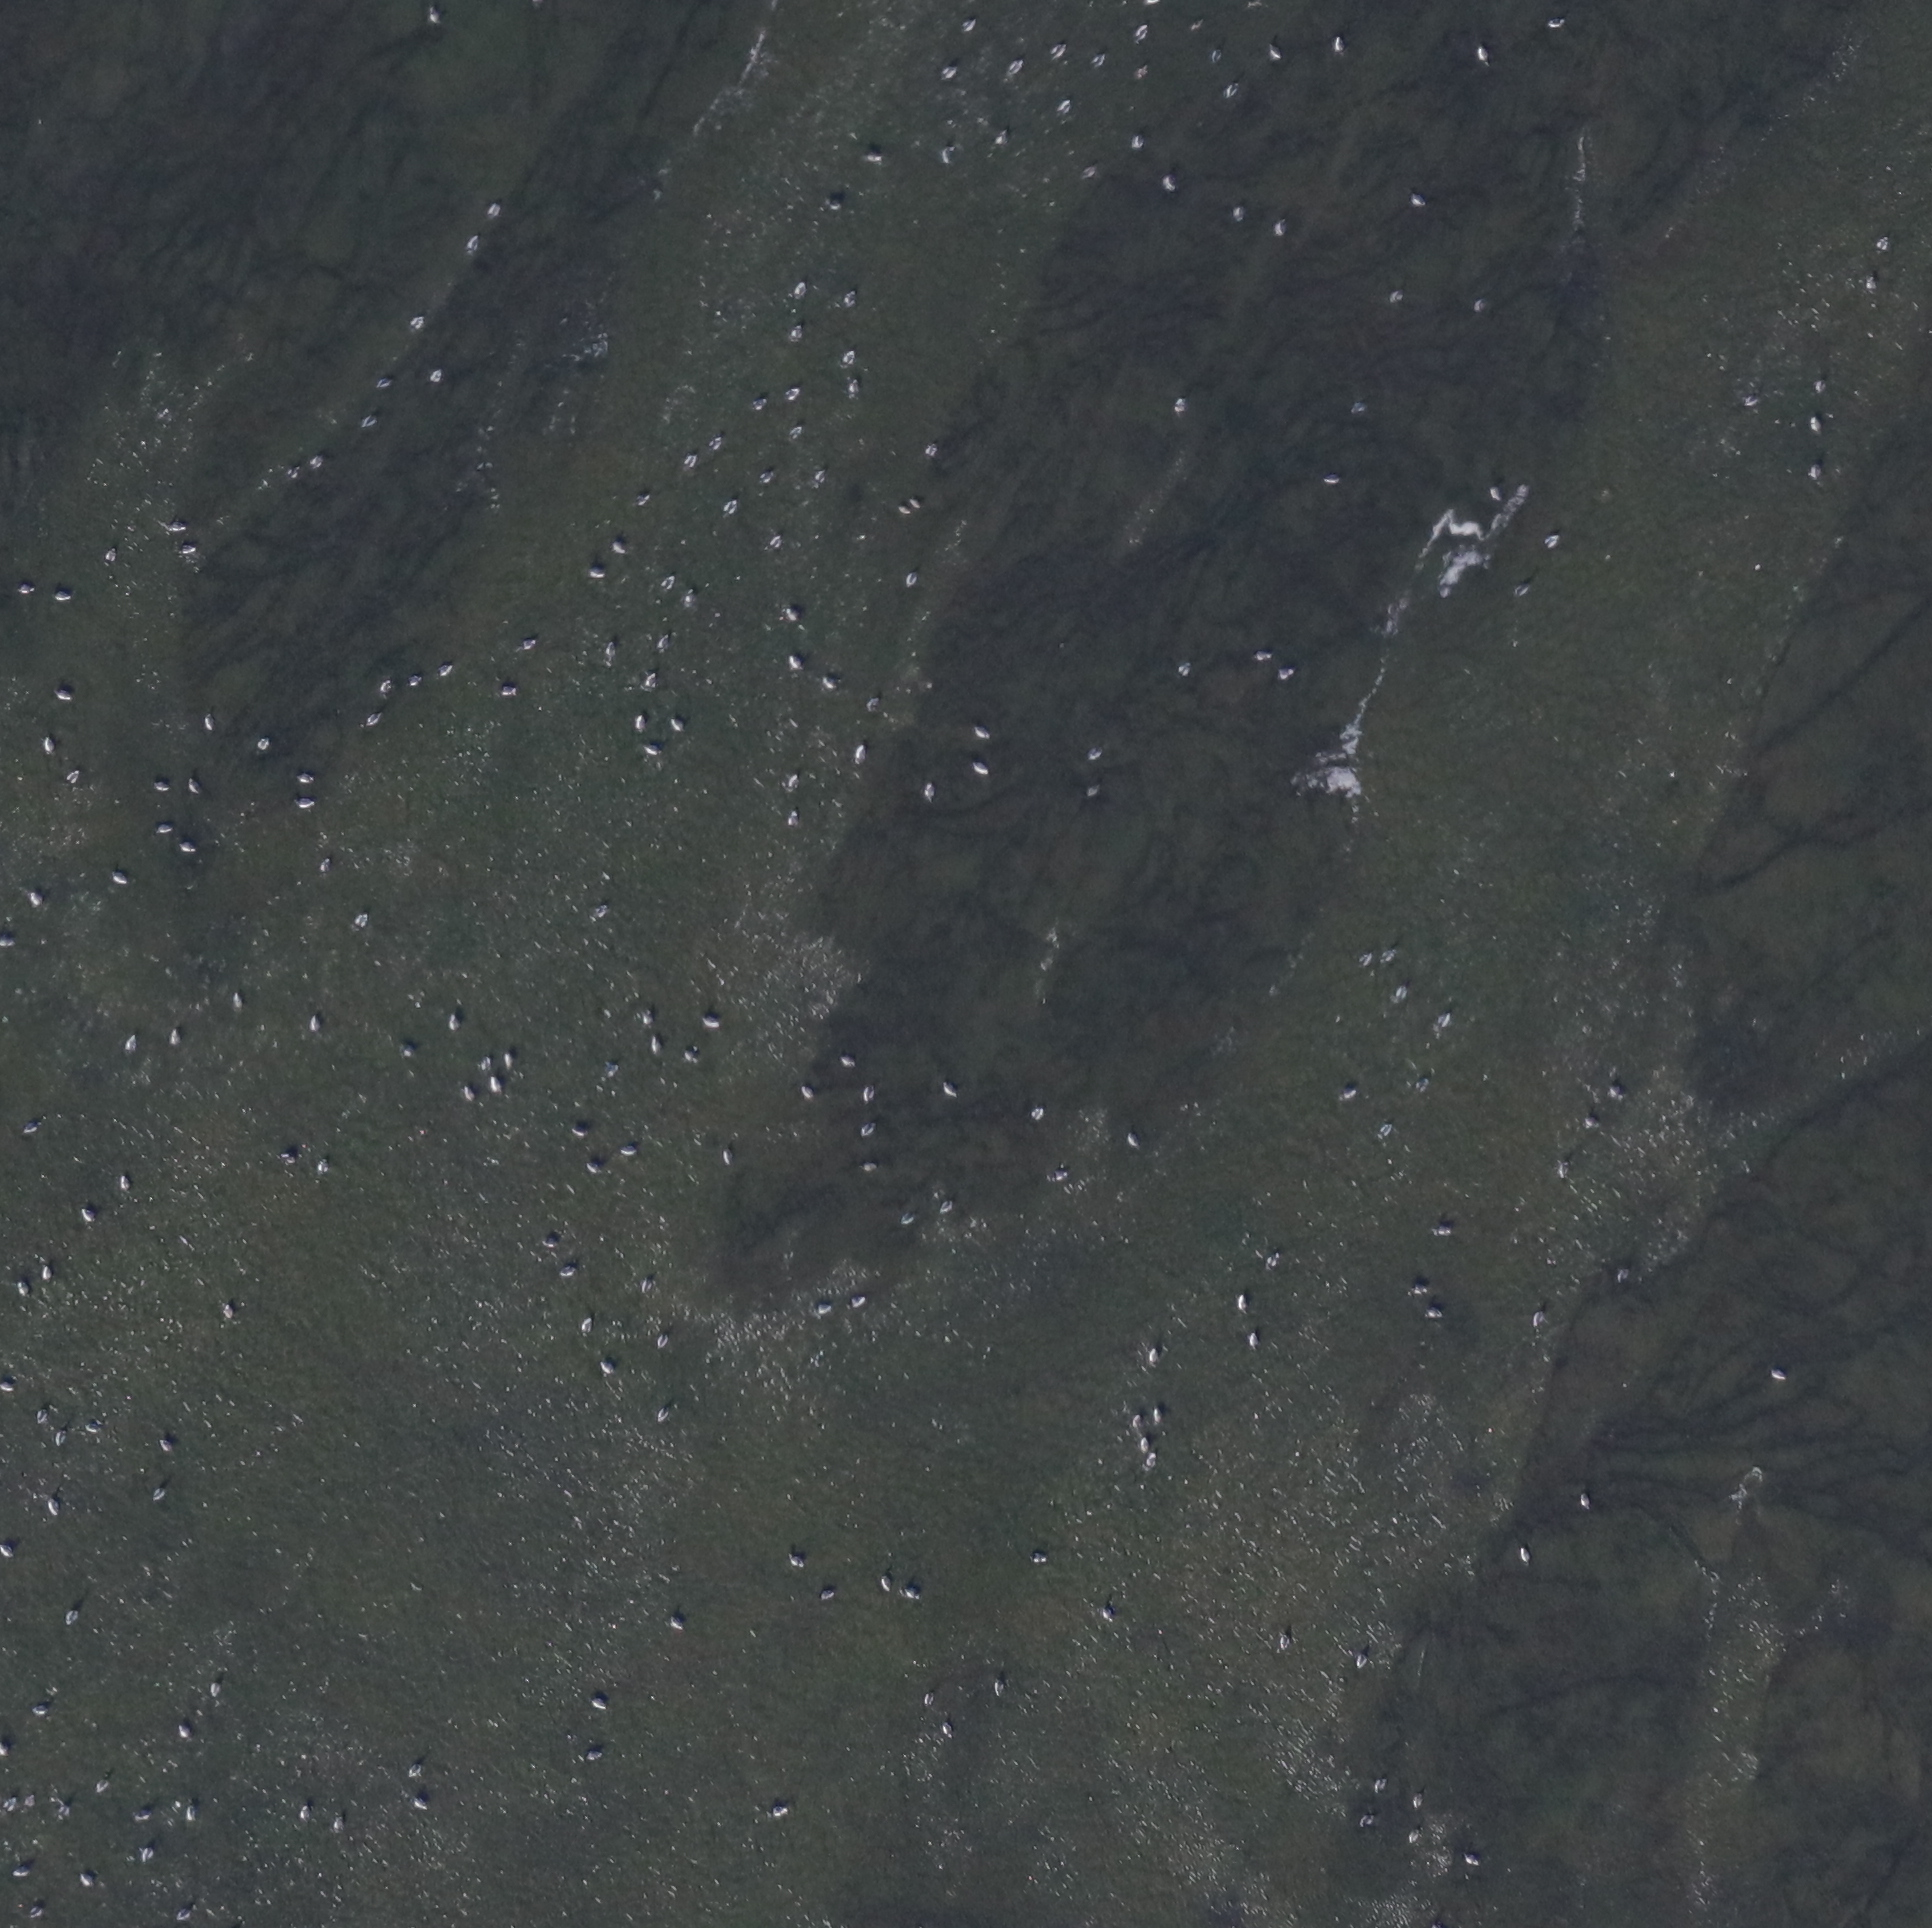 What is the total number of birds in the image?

241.